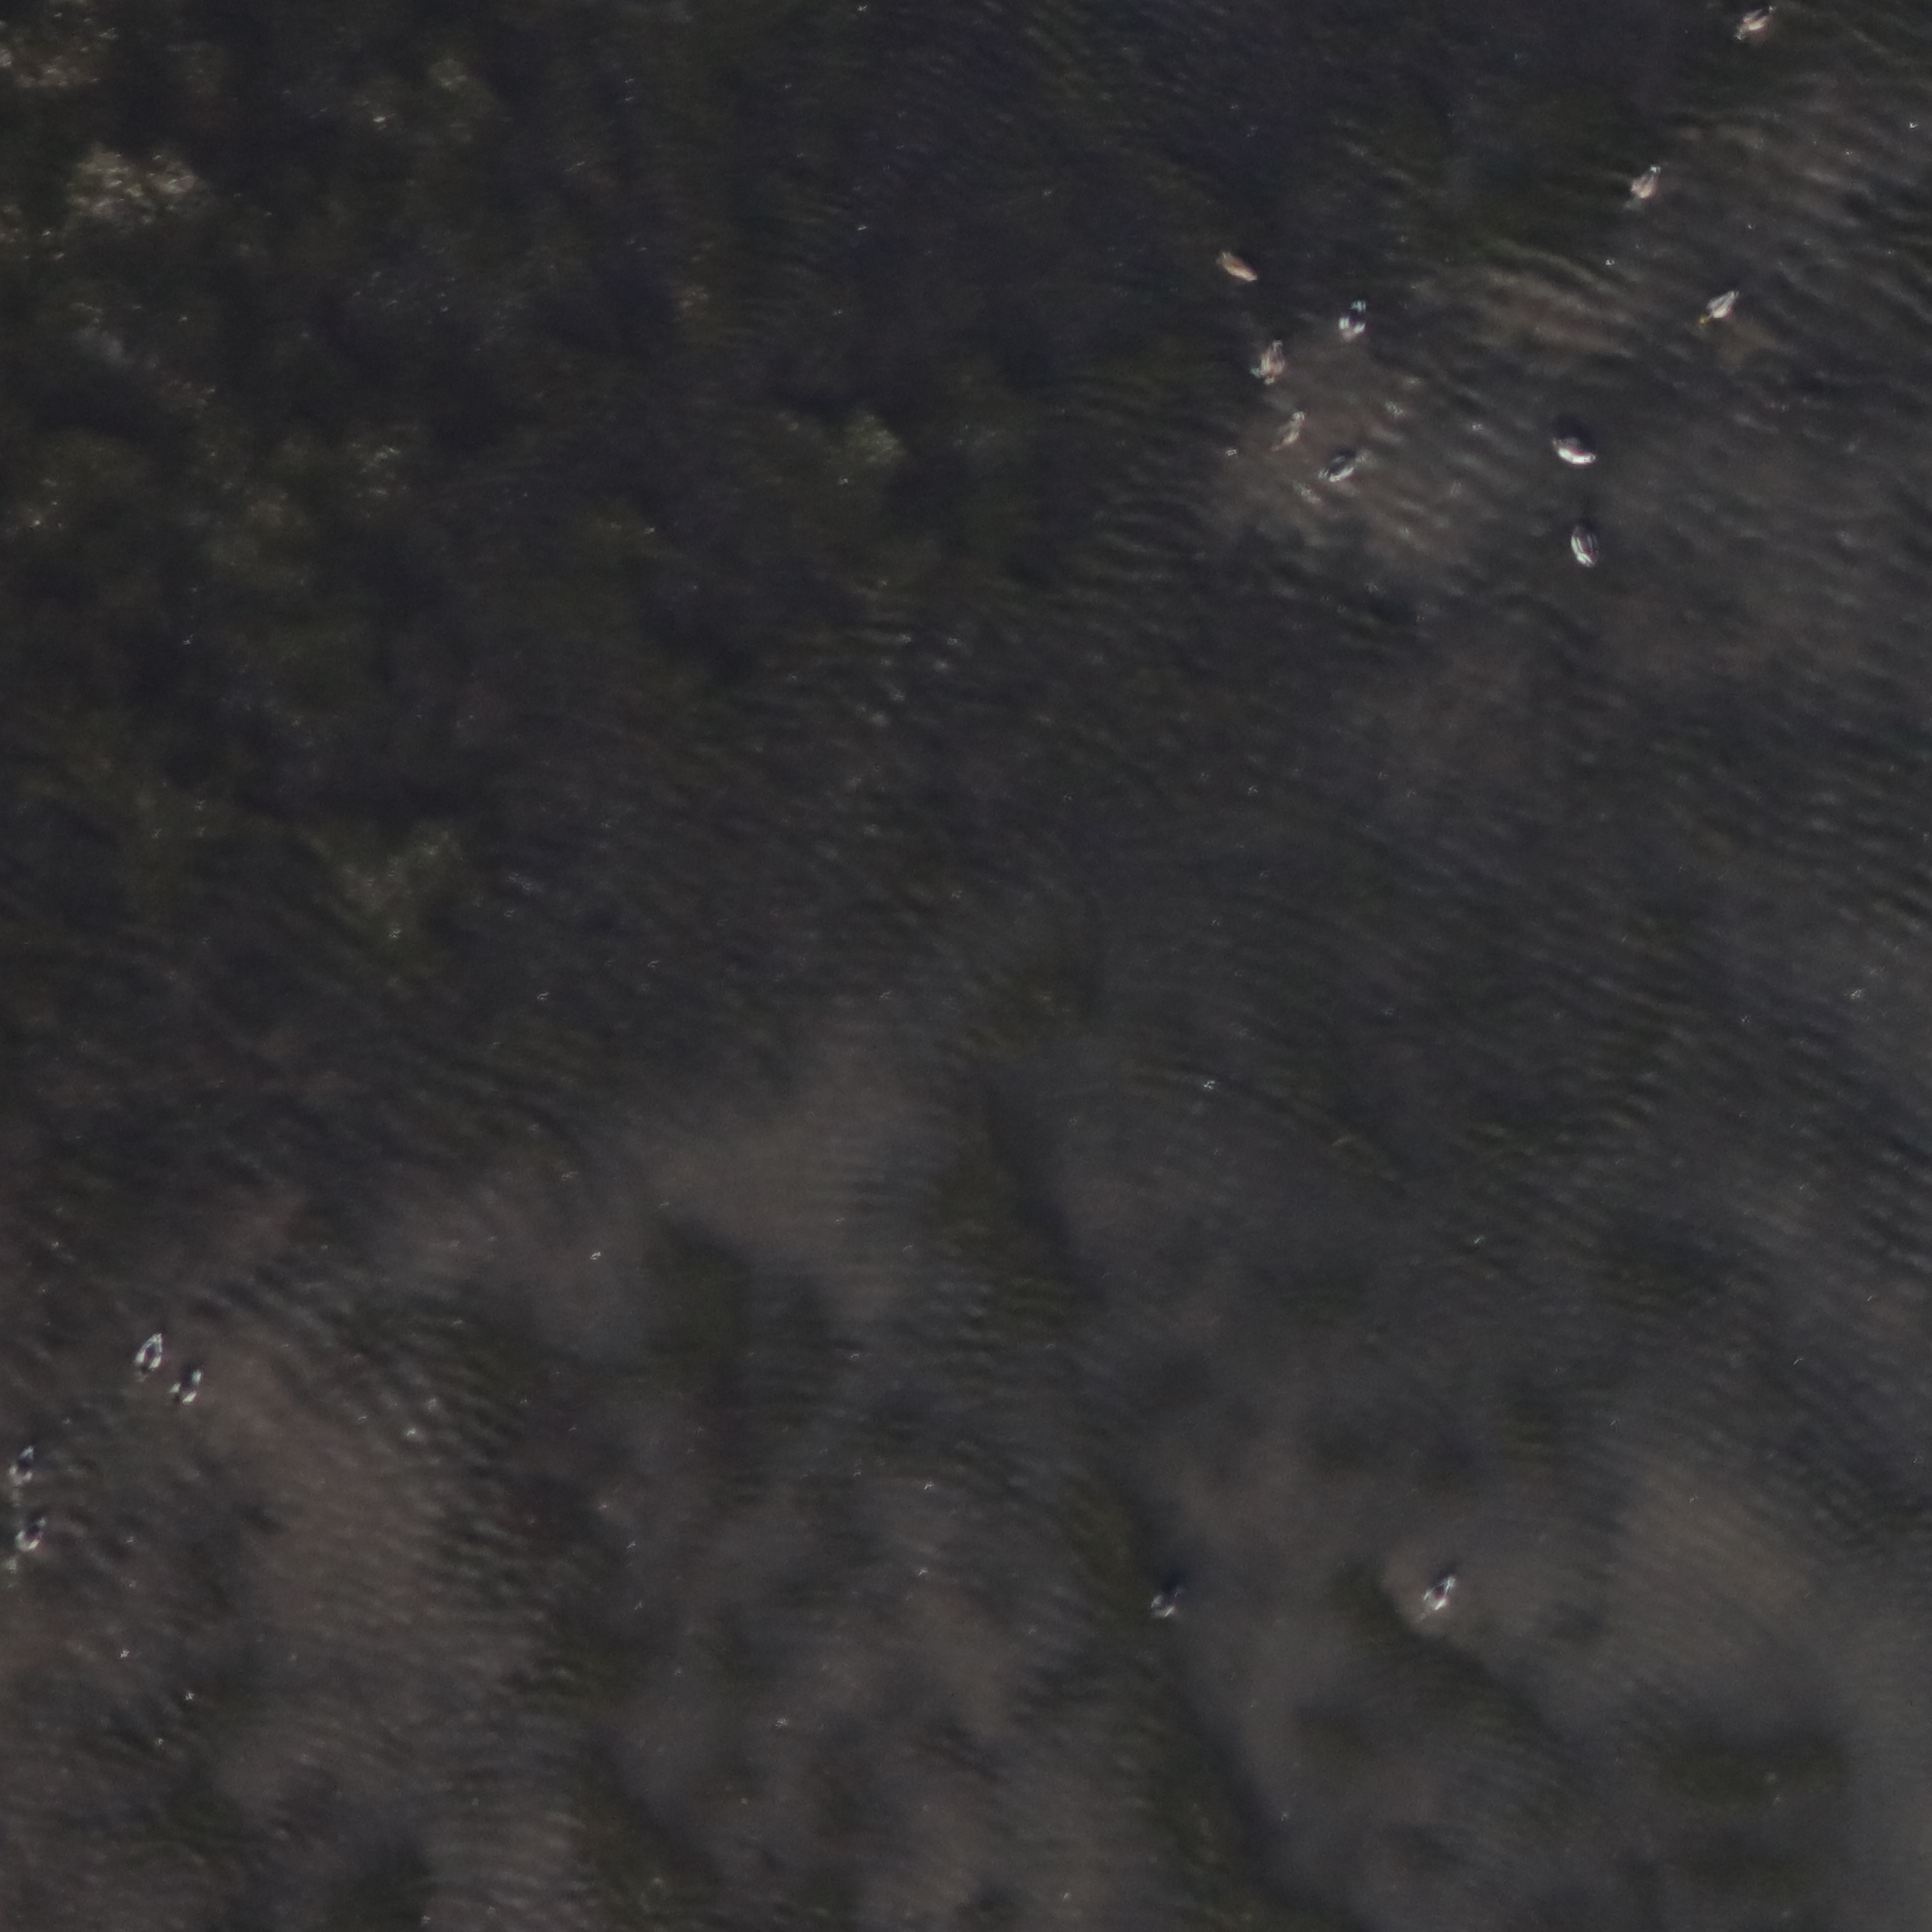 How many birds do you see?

16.